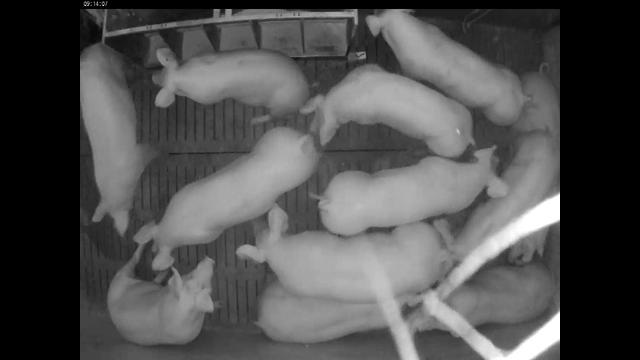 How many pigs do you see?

12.